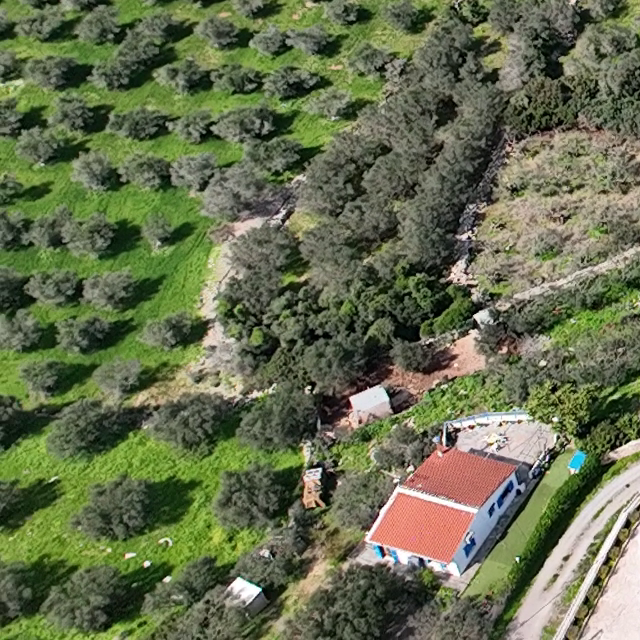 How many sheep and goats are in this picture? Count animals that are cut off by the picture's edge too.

0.